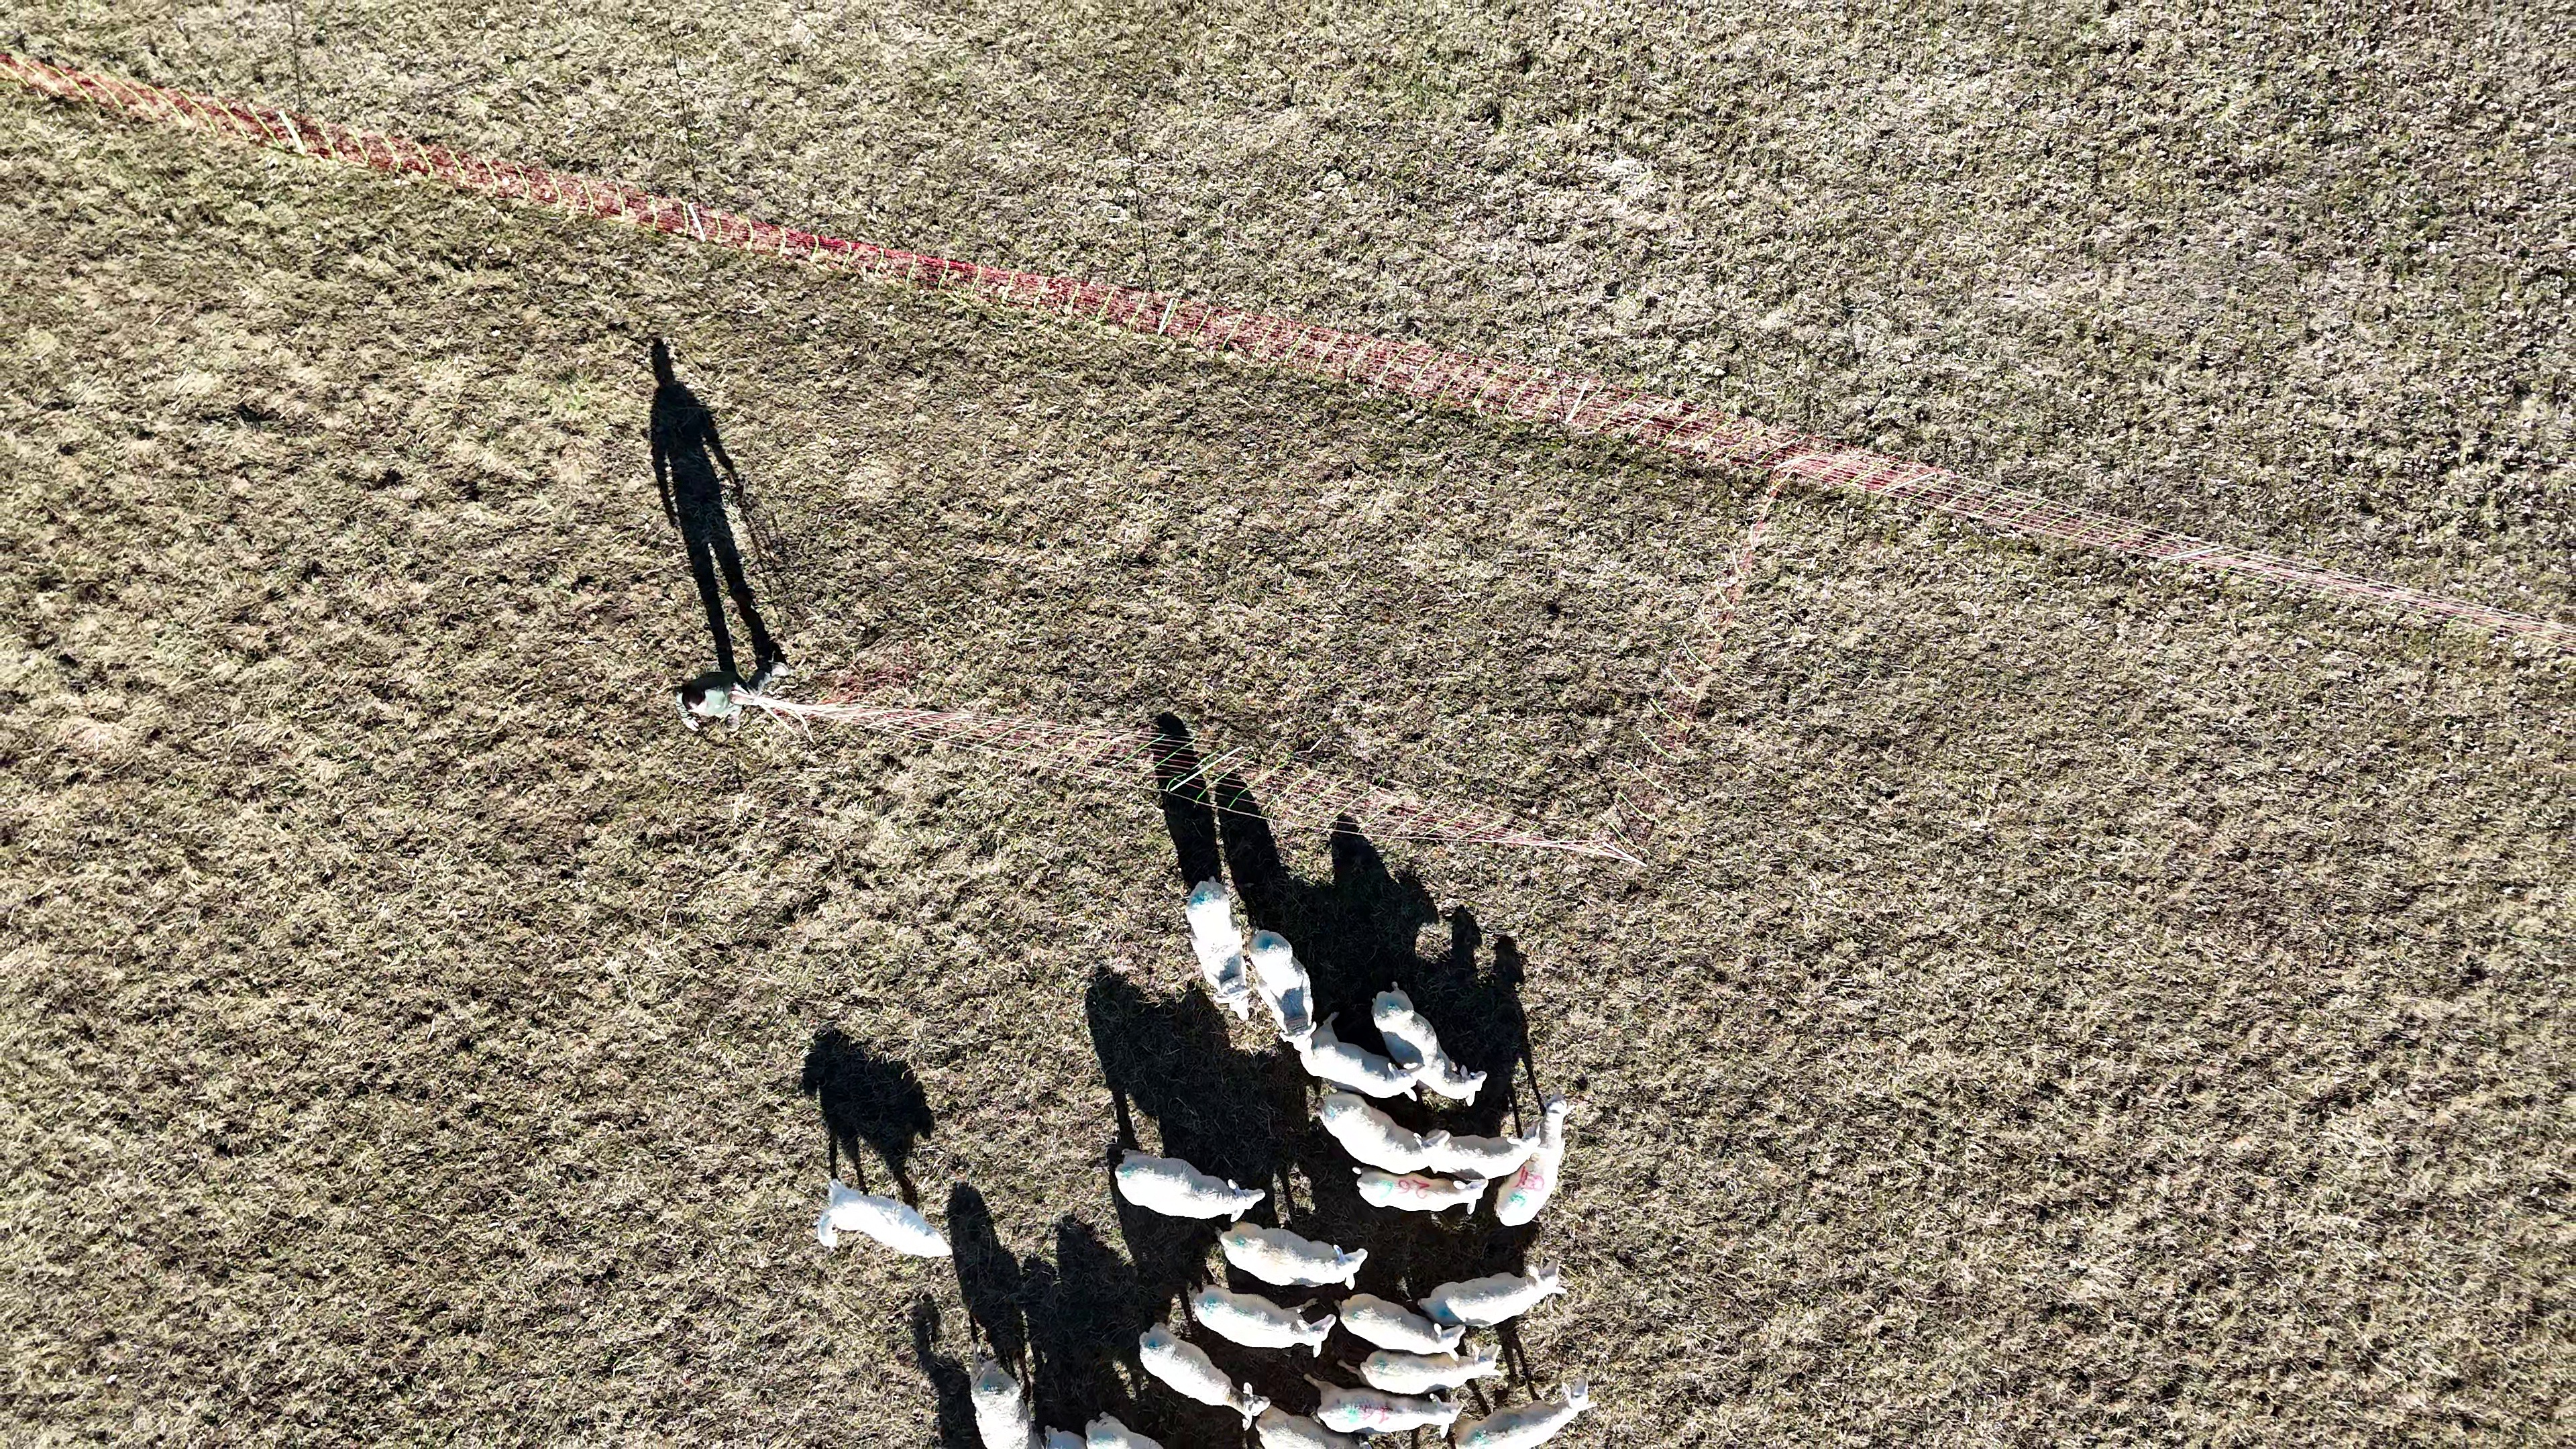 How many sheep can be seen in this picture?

21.